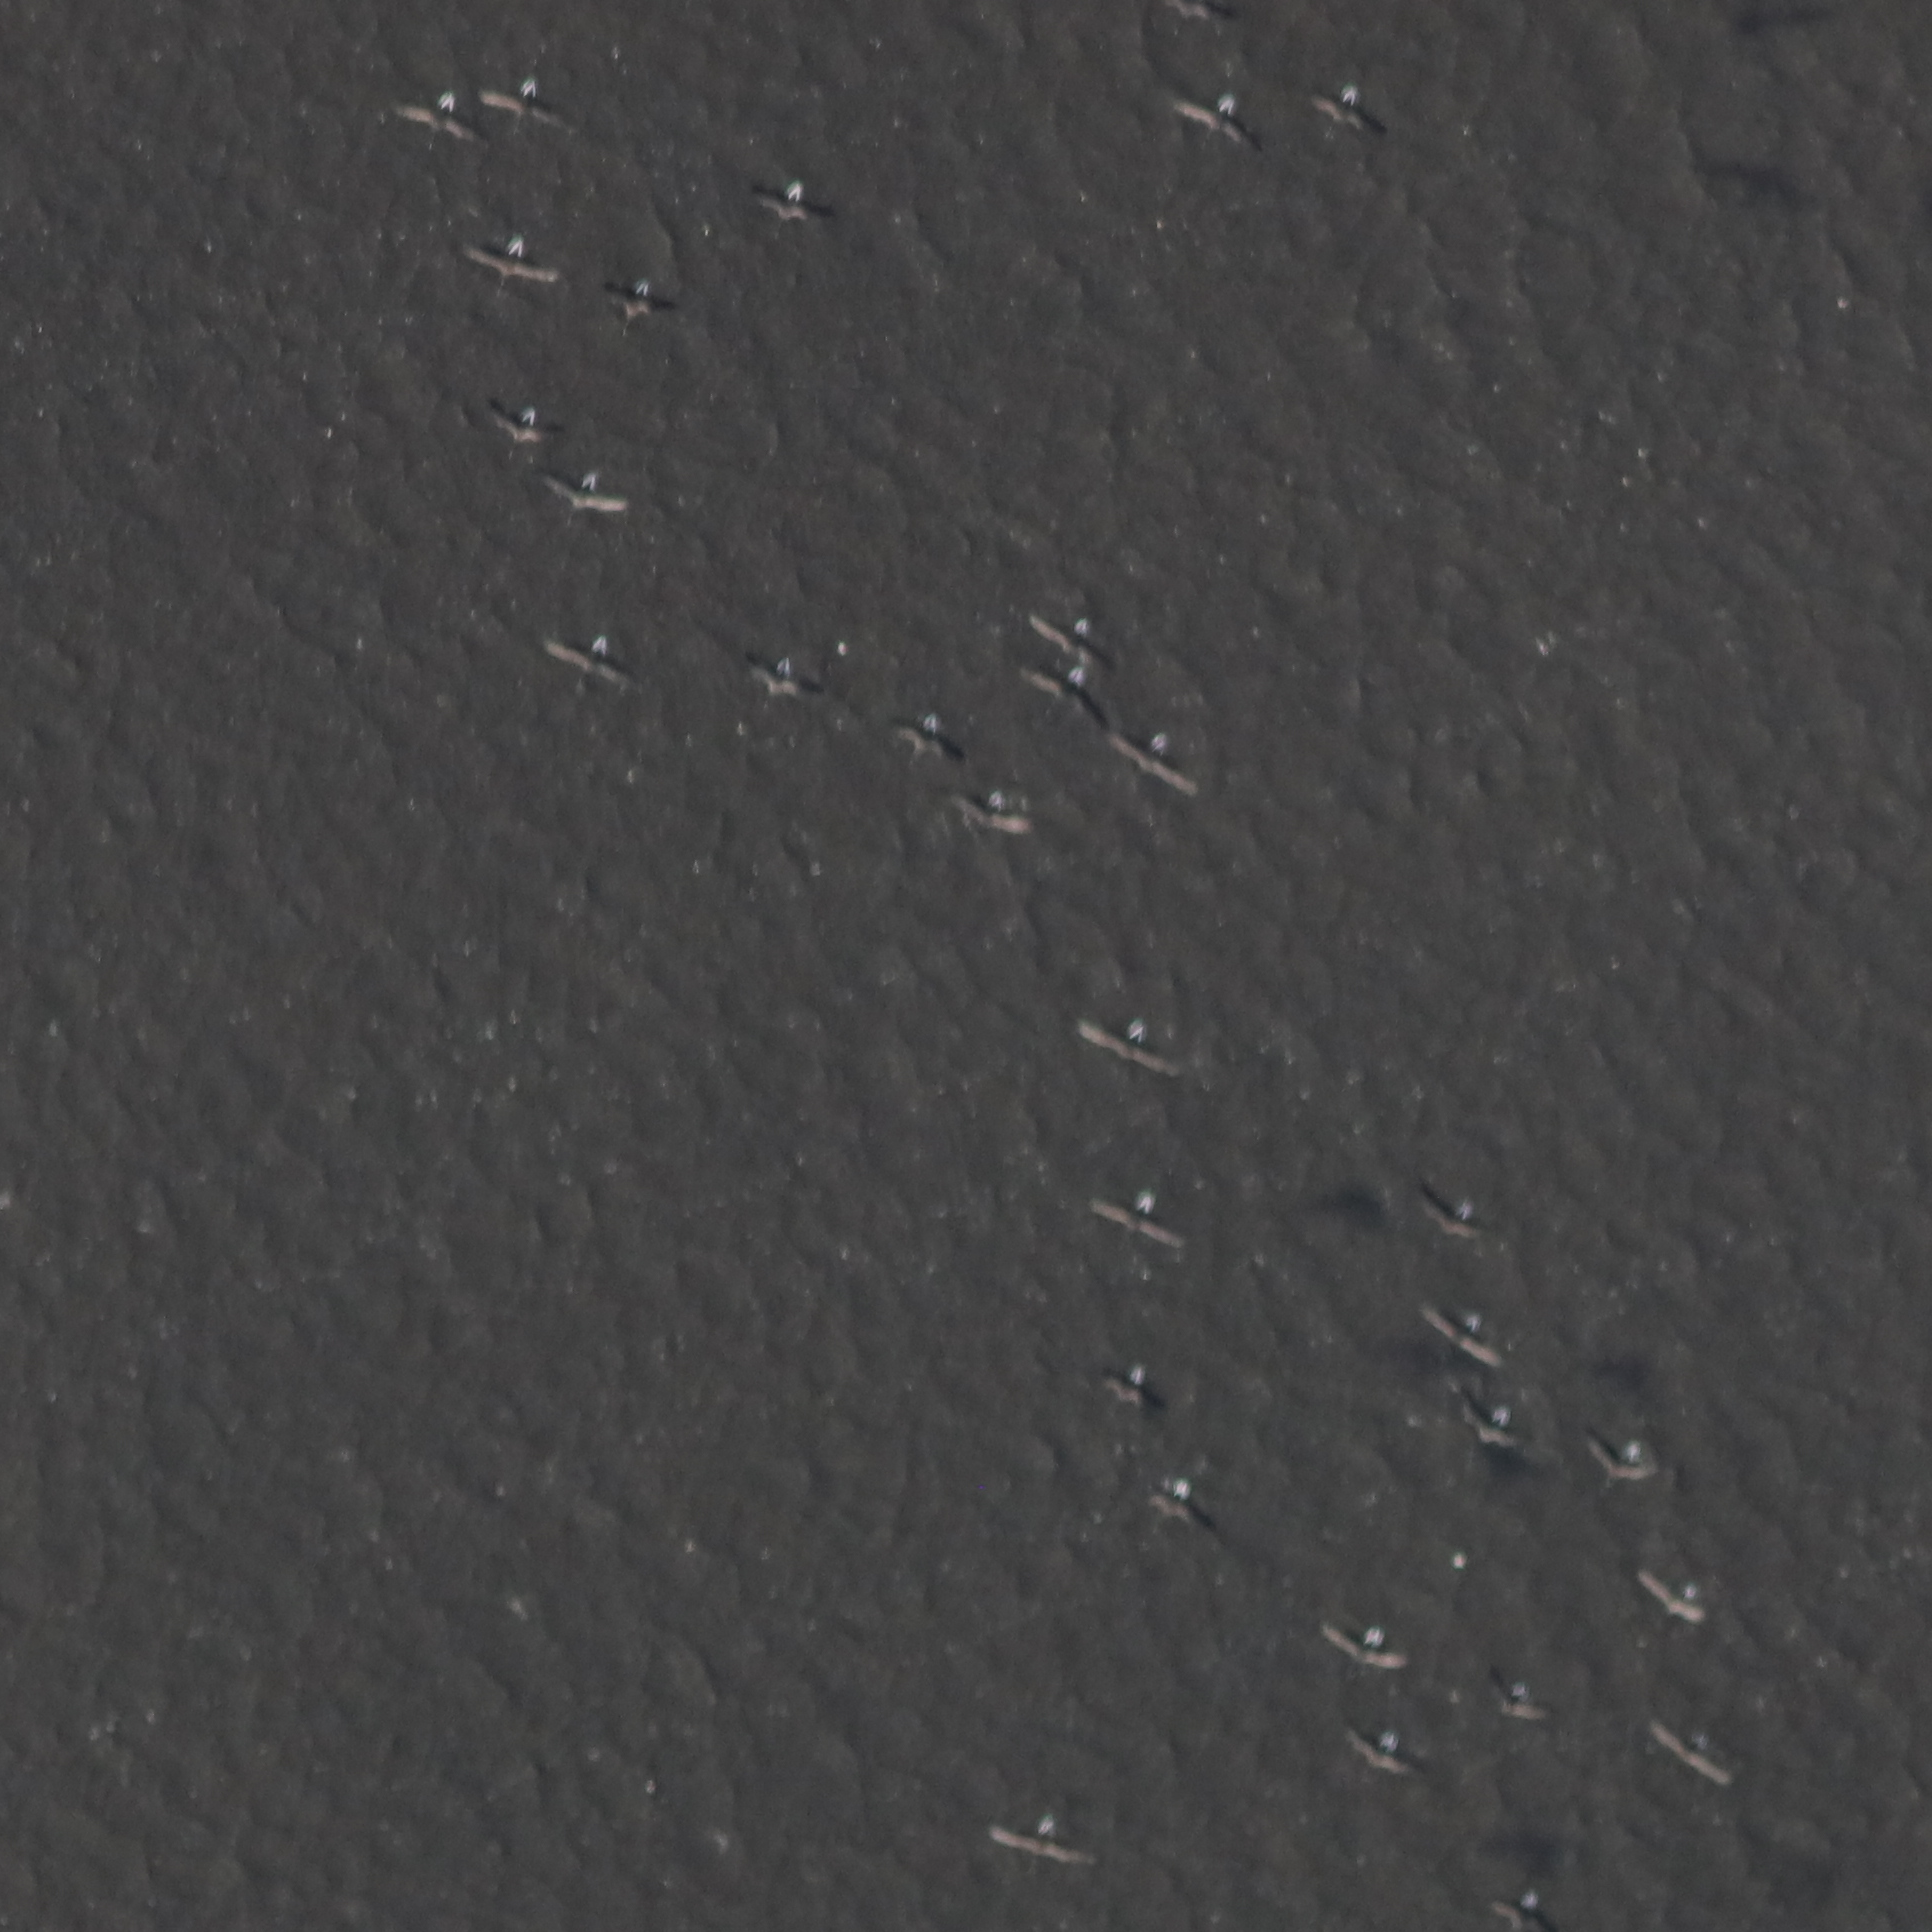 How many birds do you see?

31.